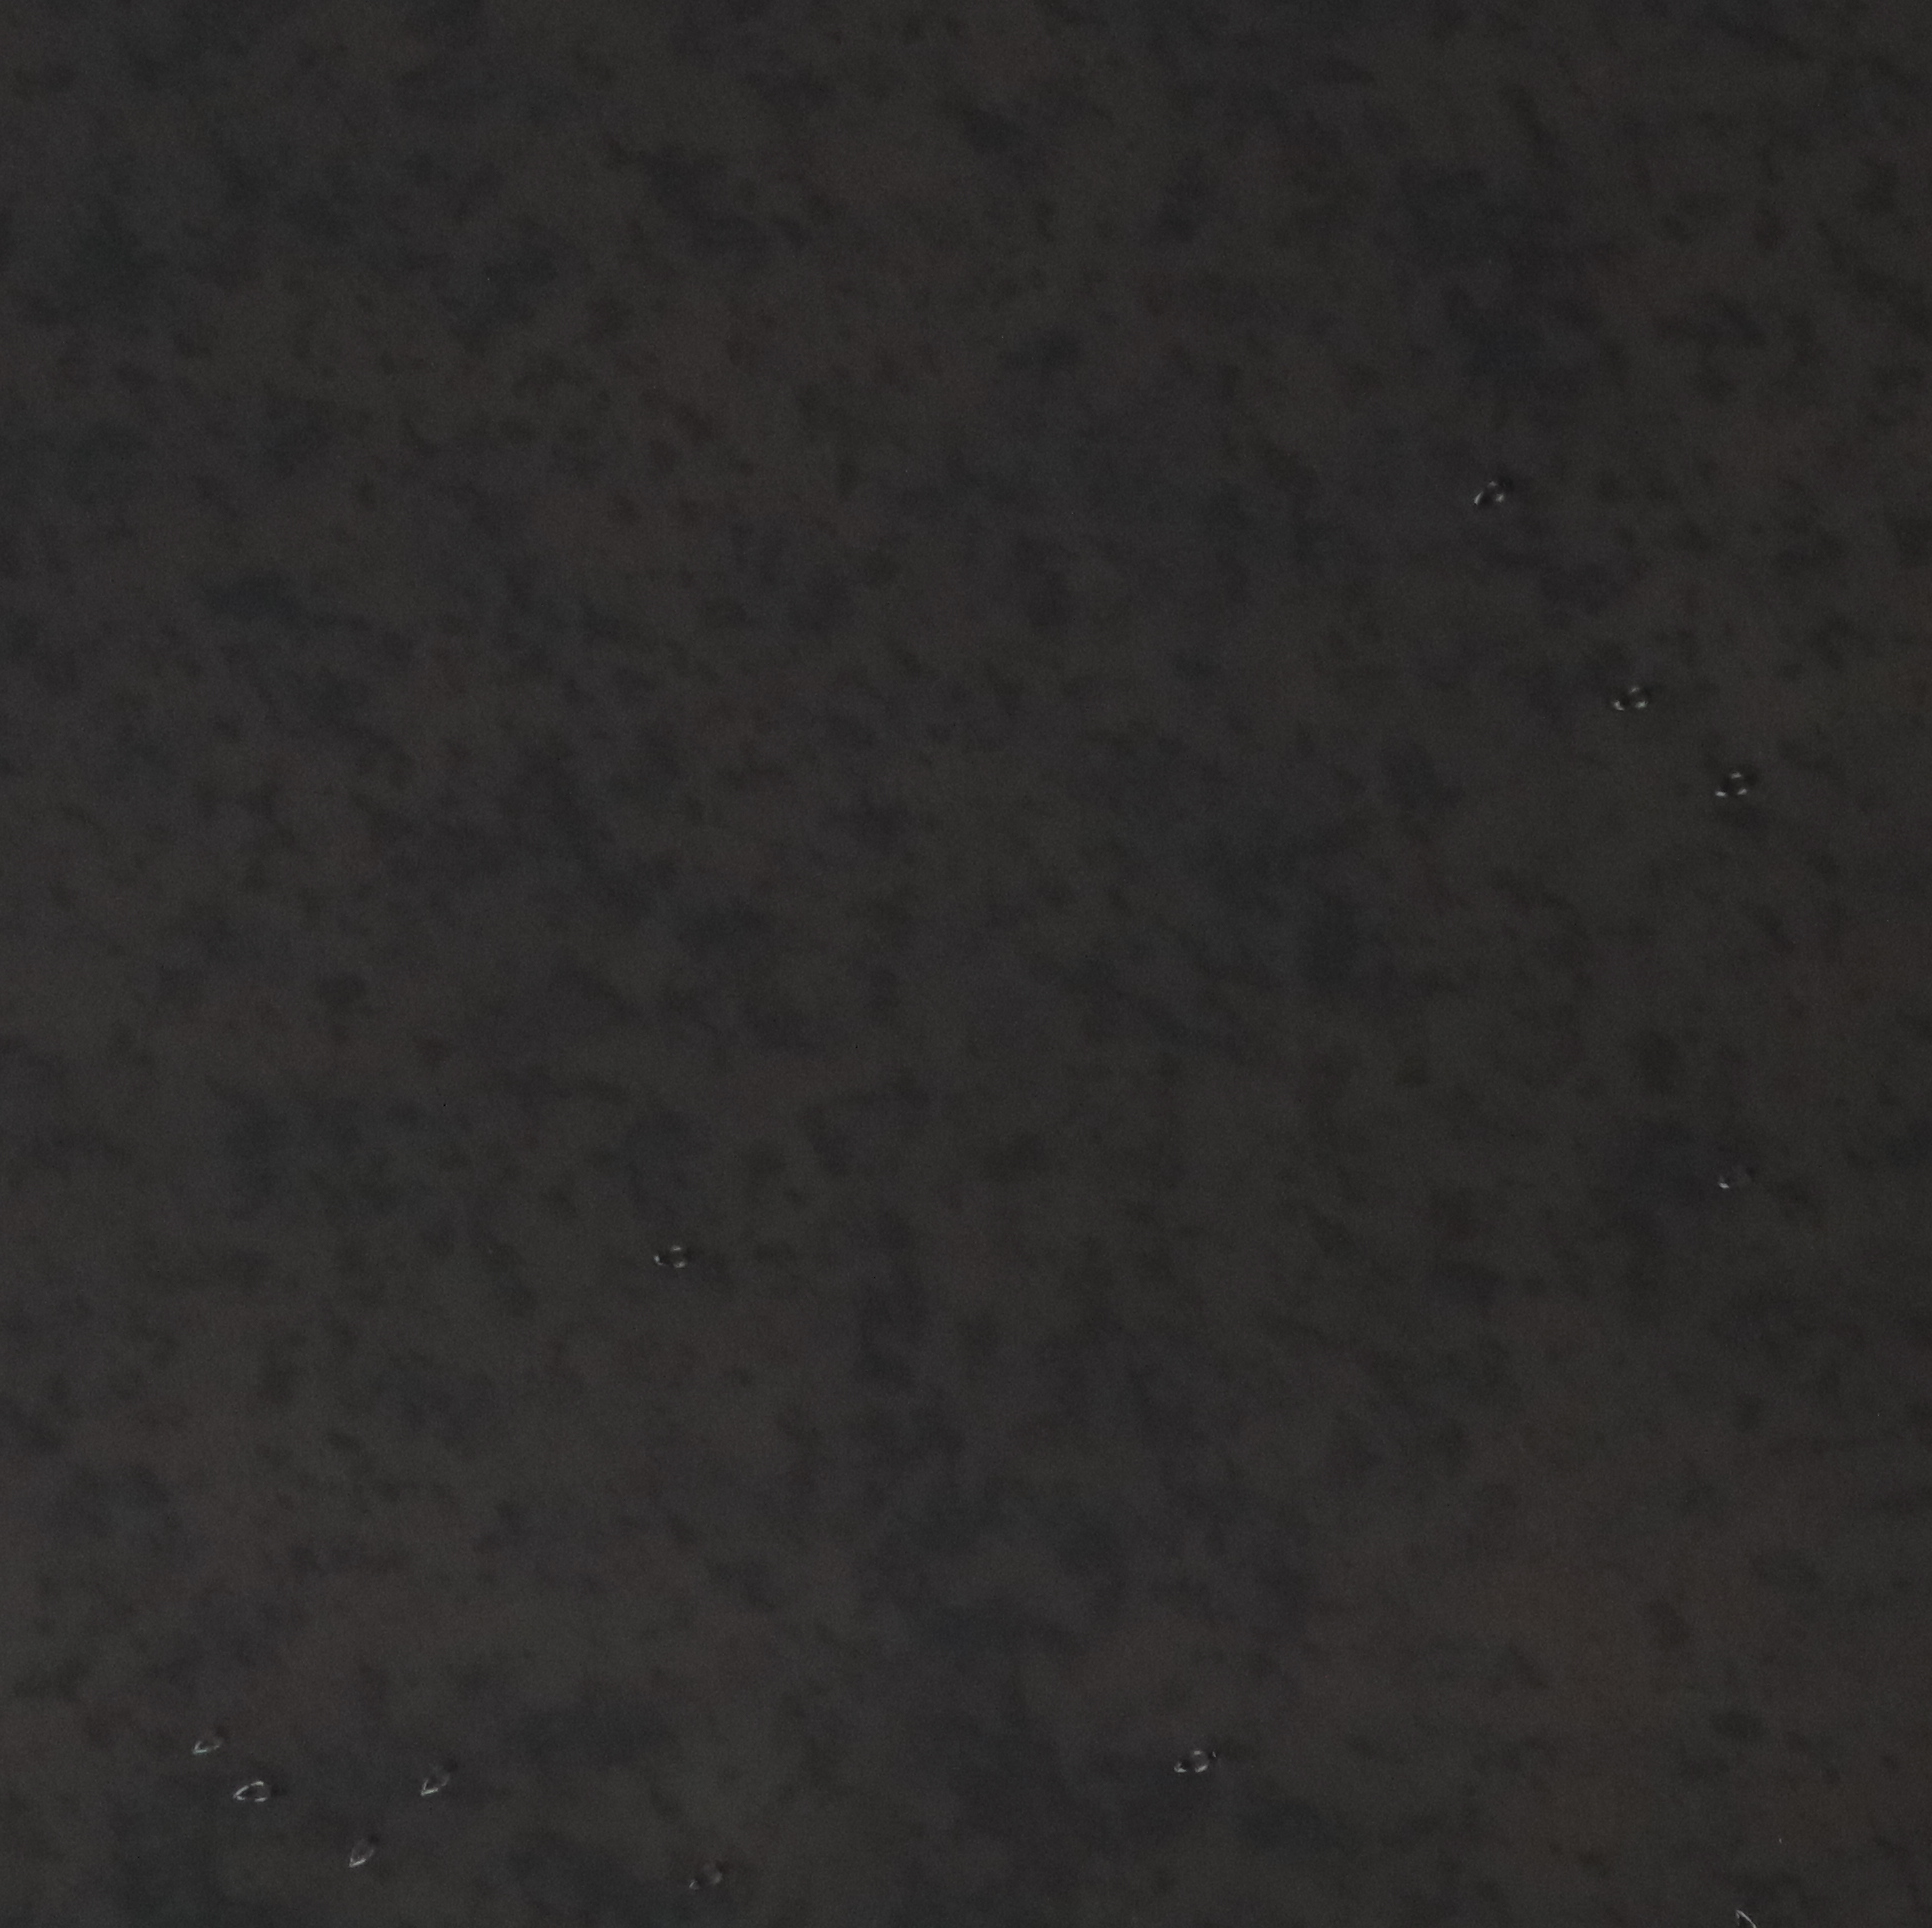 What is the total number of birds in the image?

11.